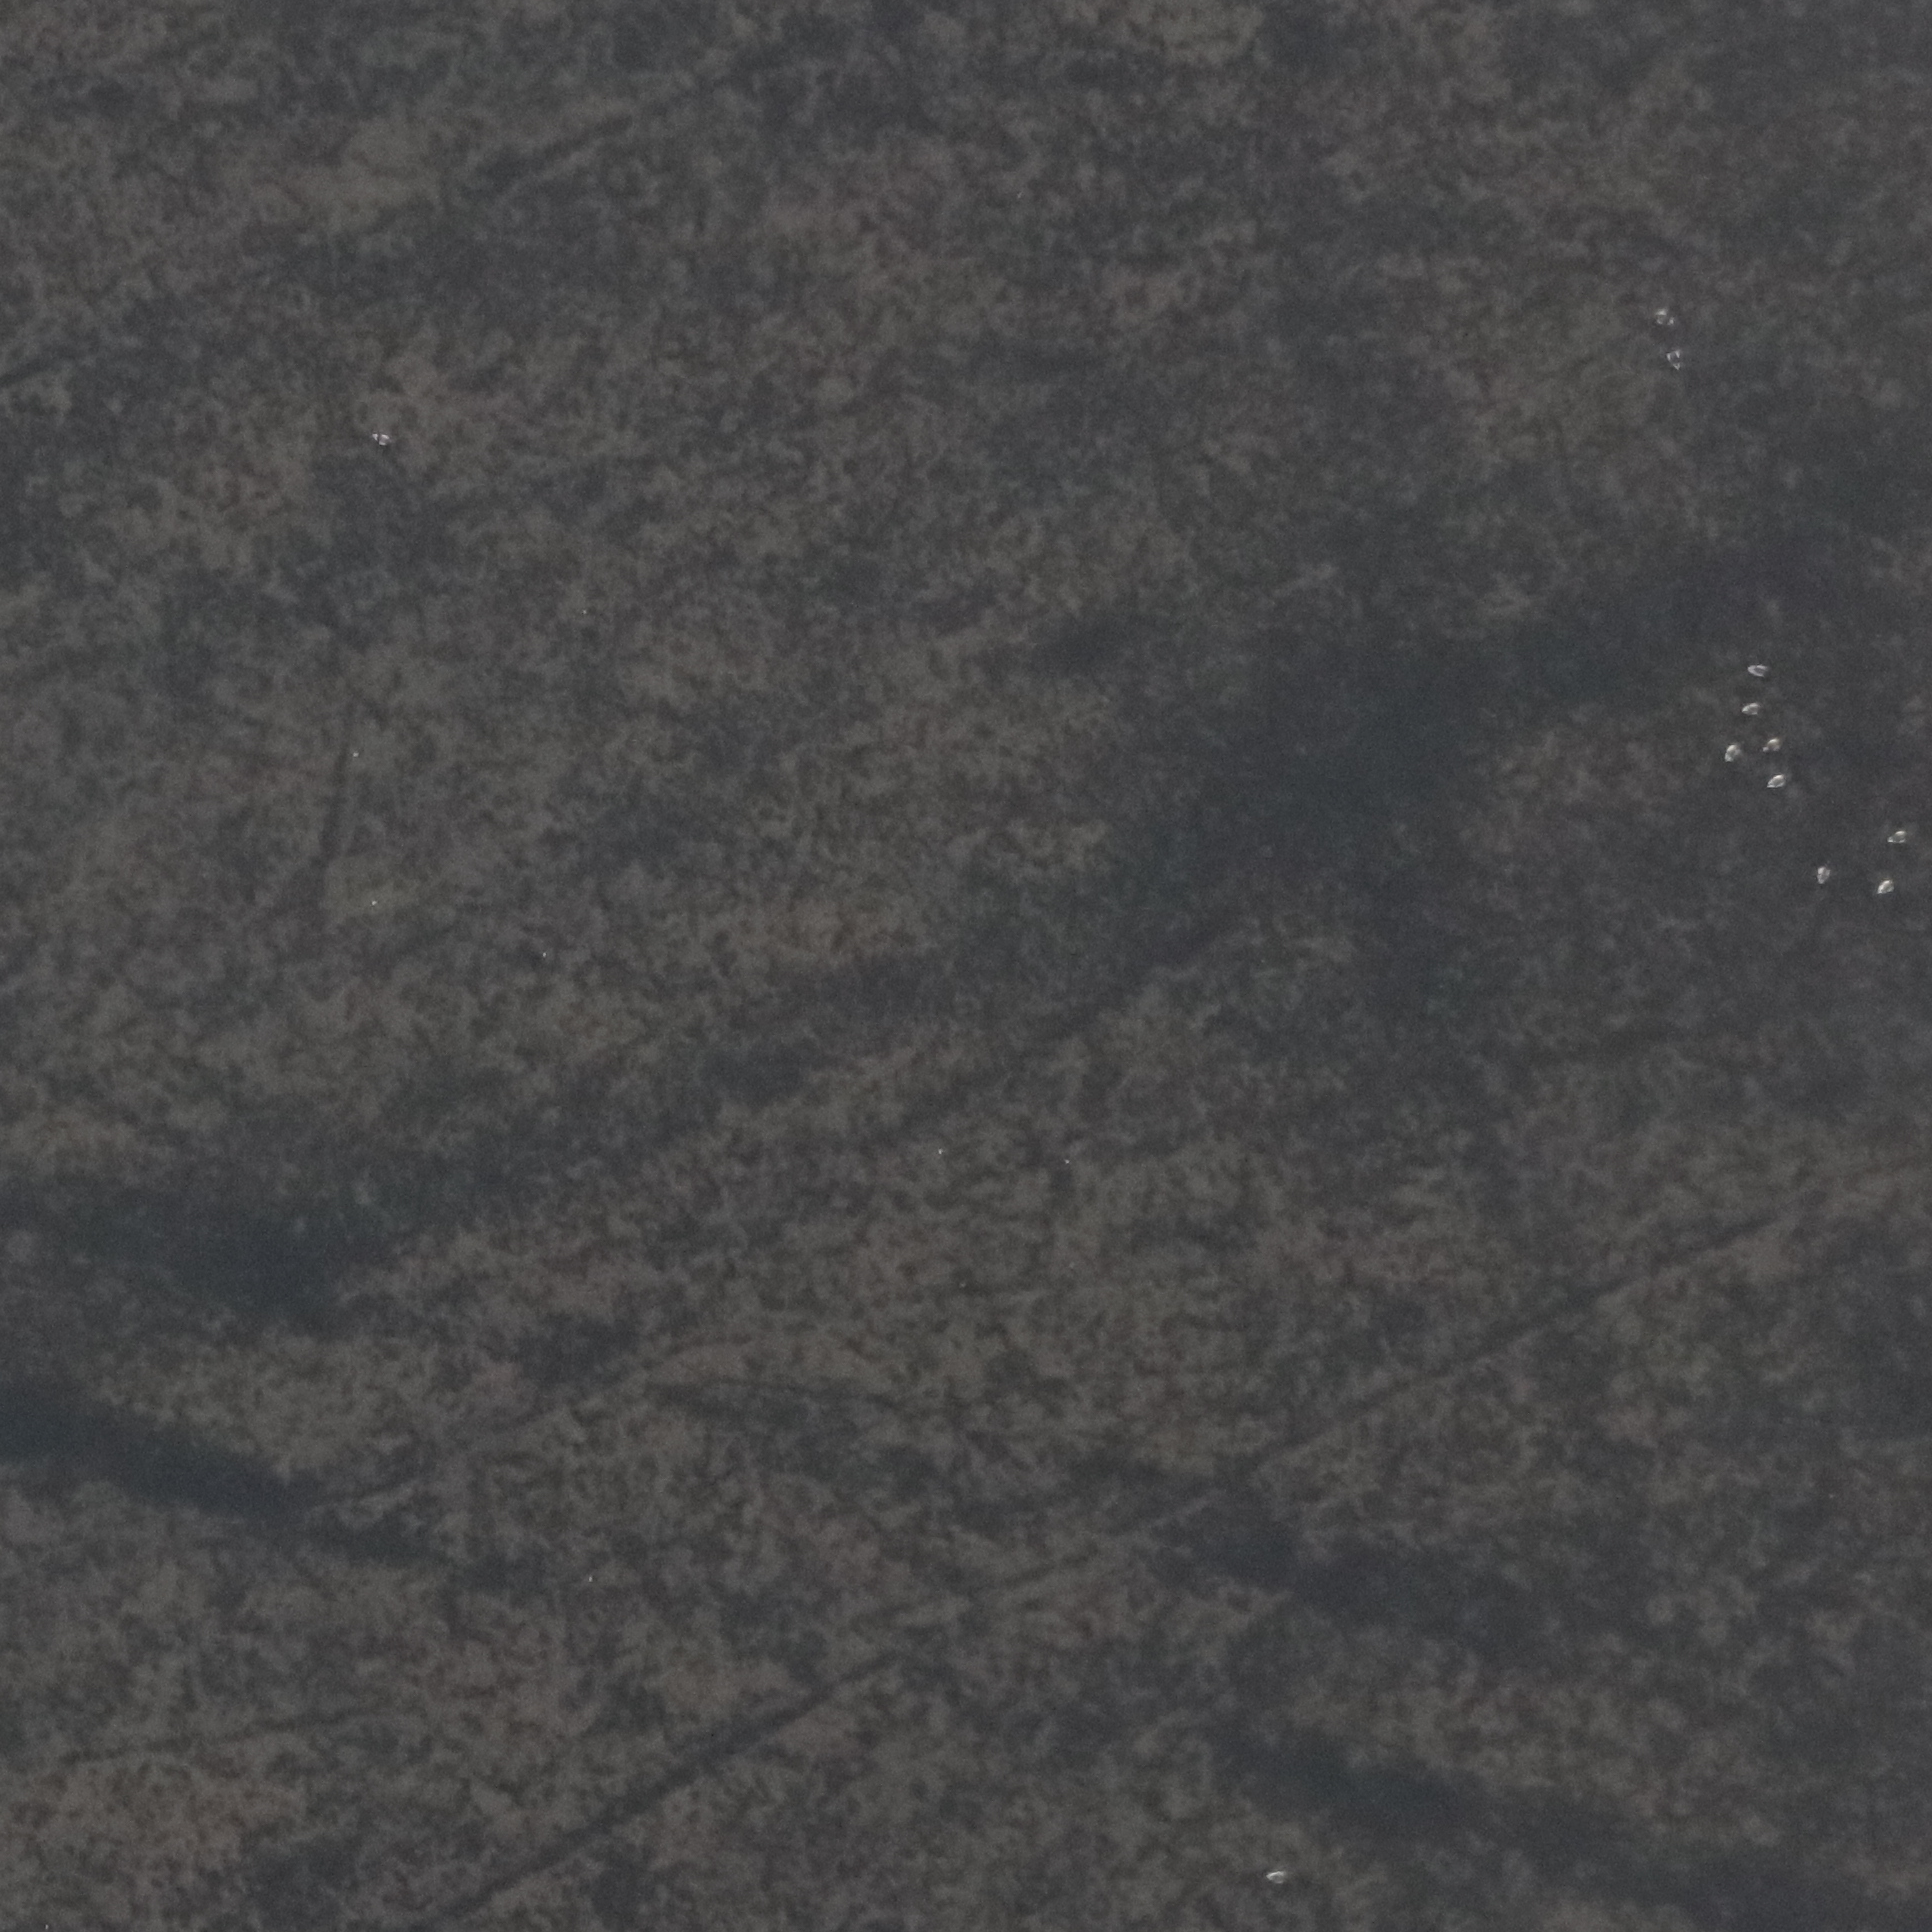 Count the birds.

12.